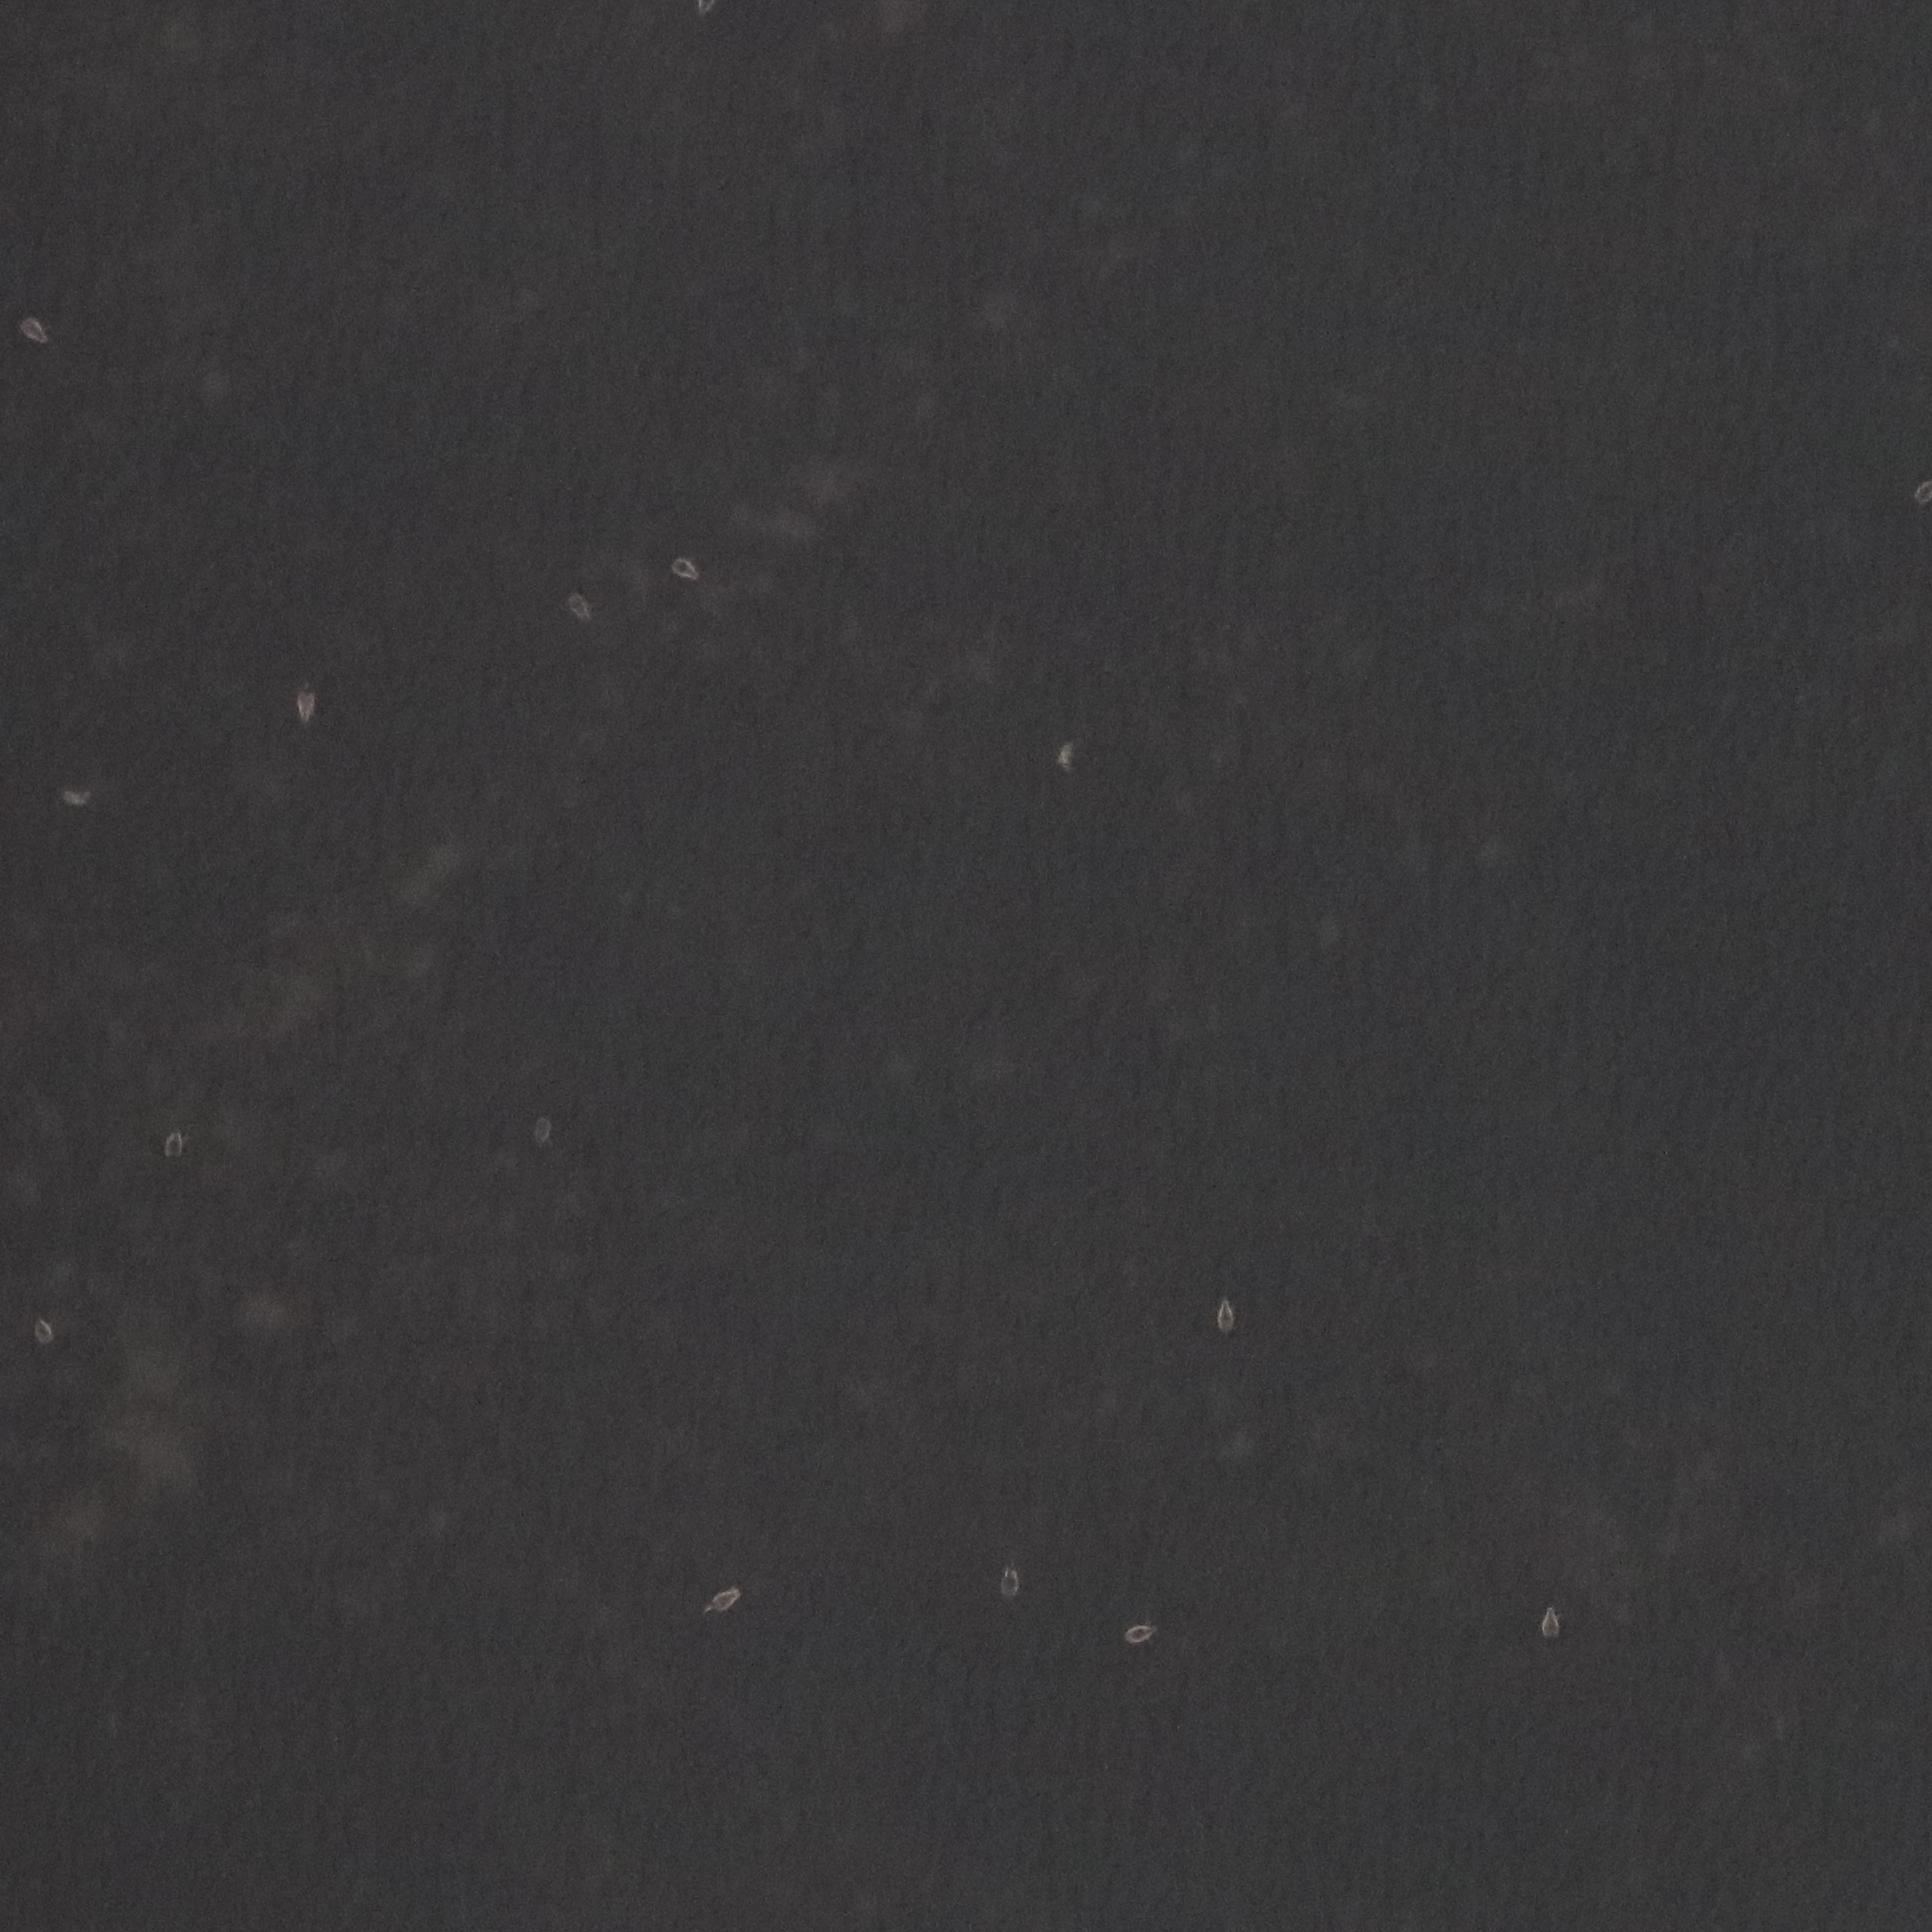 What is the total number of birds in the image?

13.